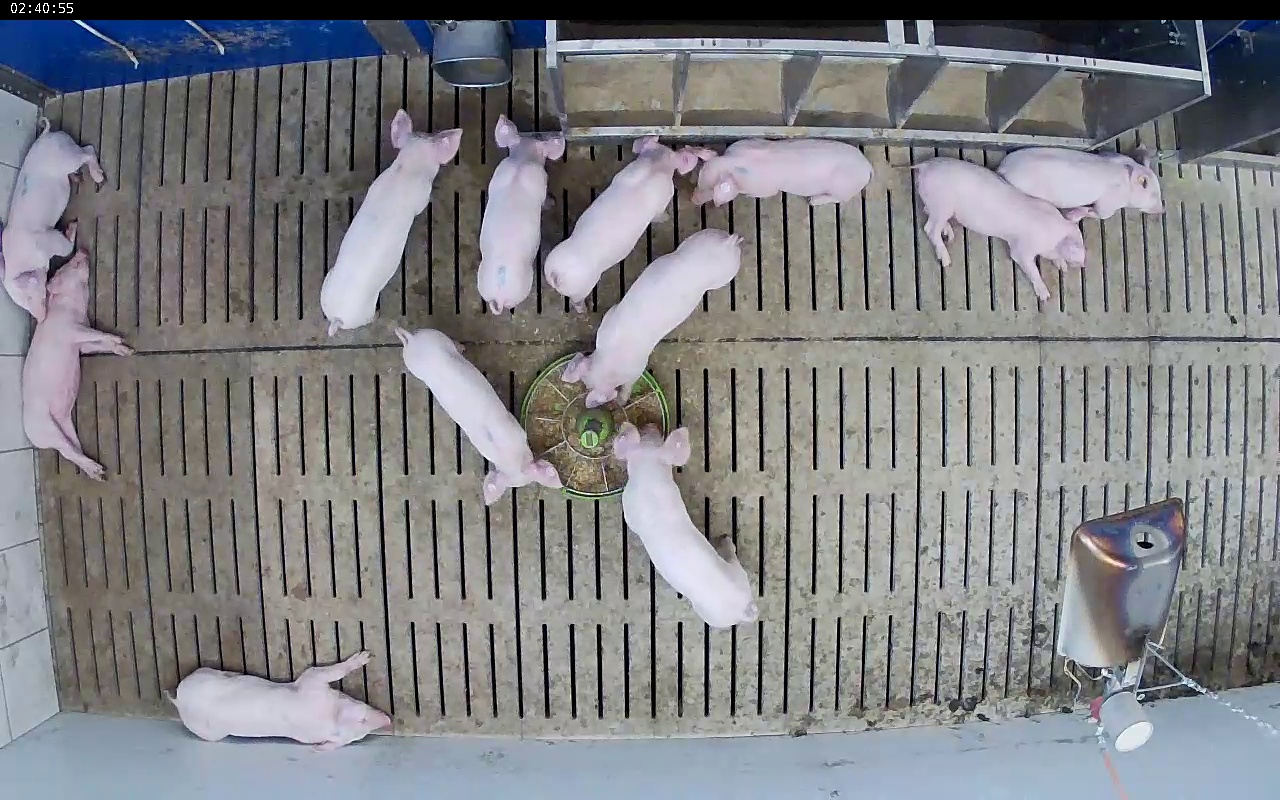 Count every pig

12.